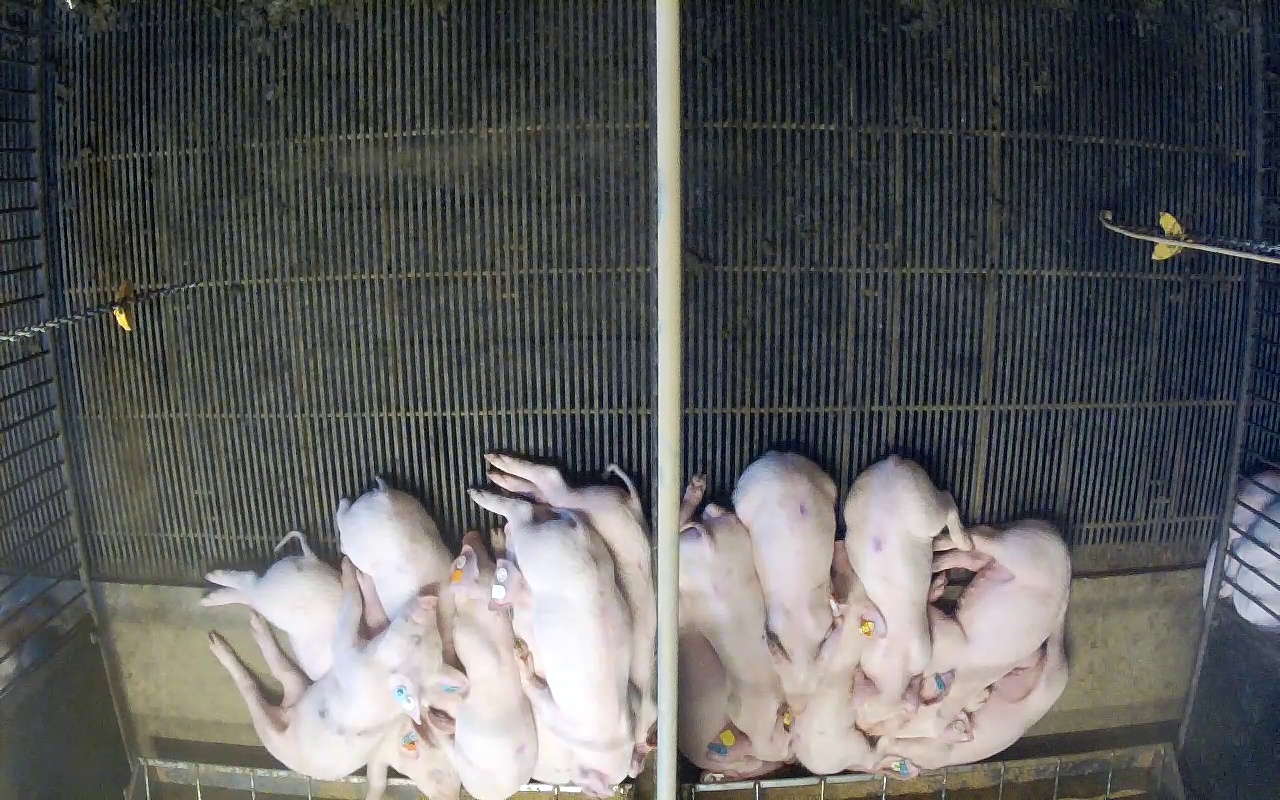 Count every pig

13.